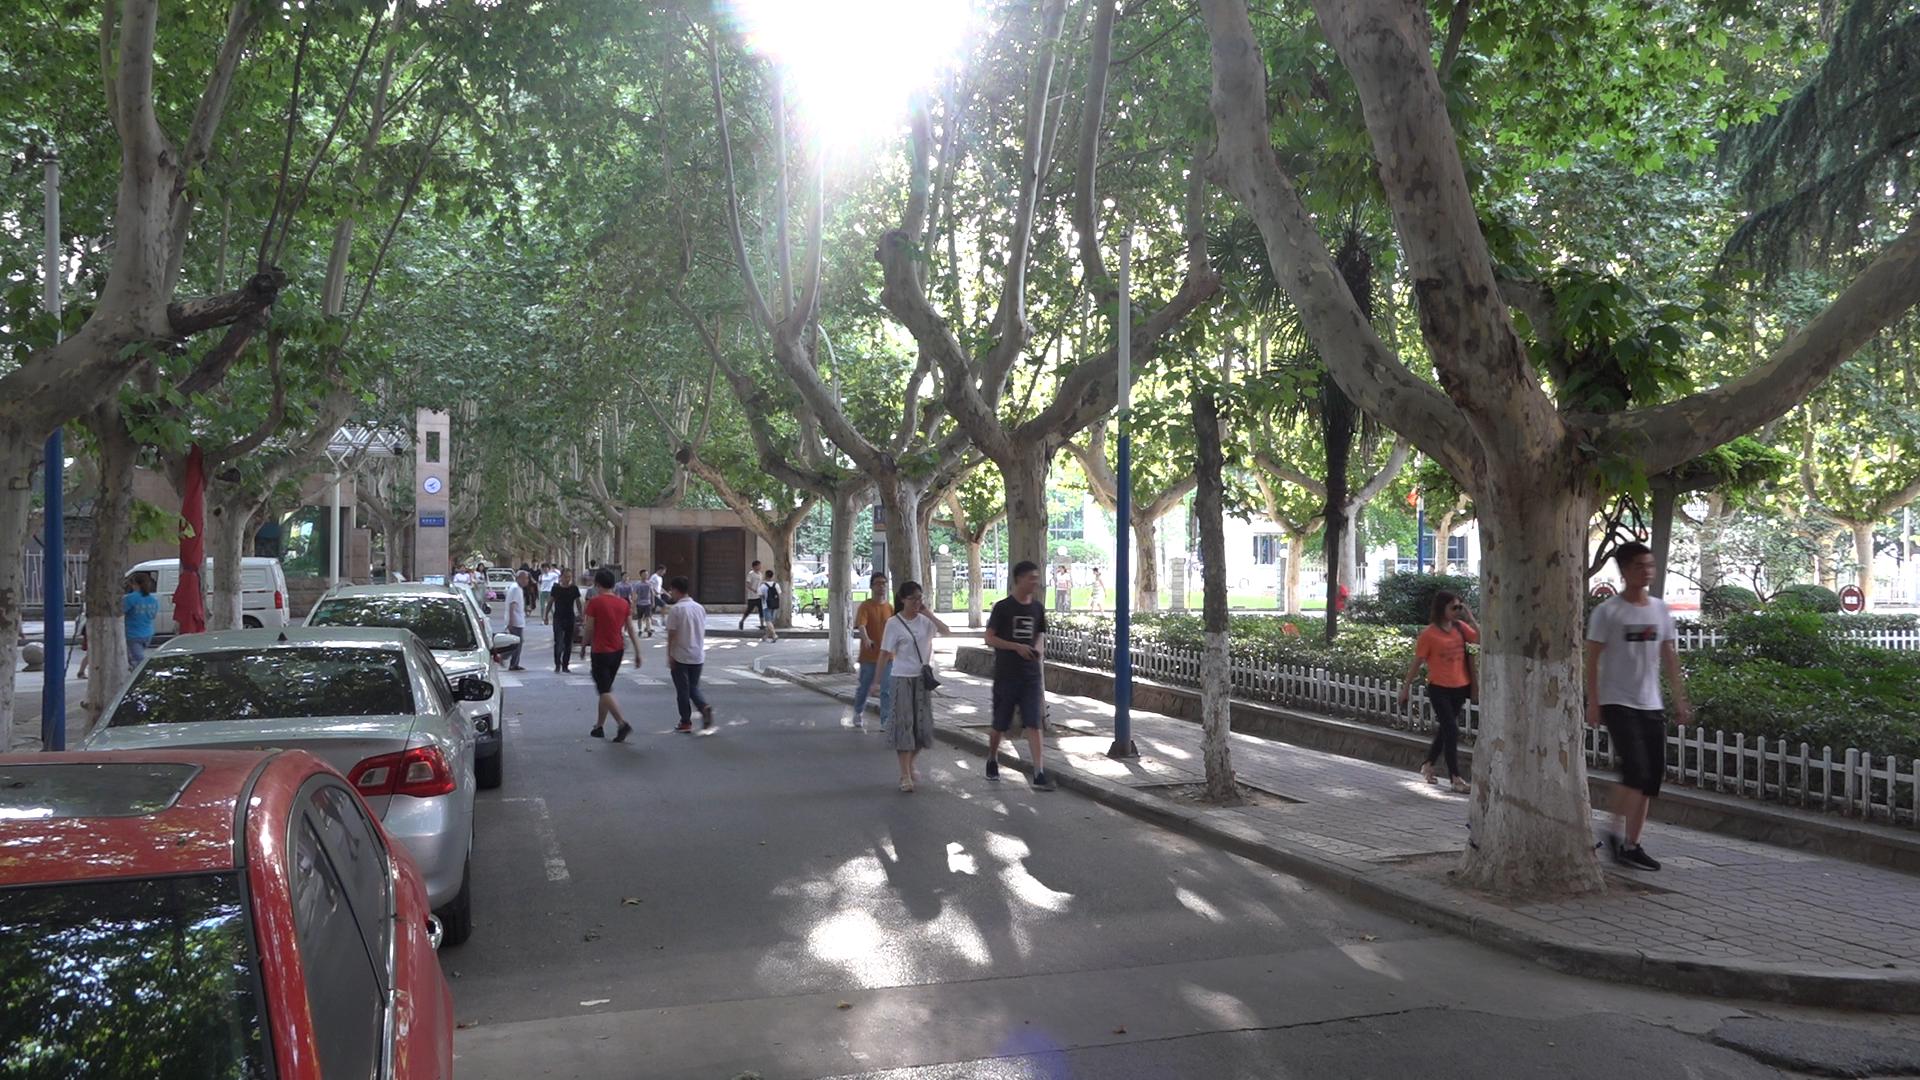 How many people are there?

28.